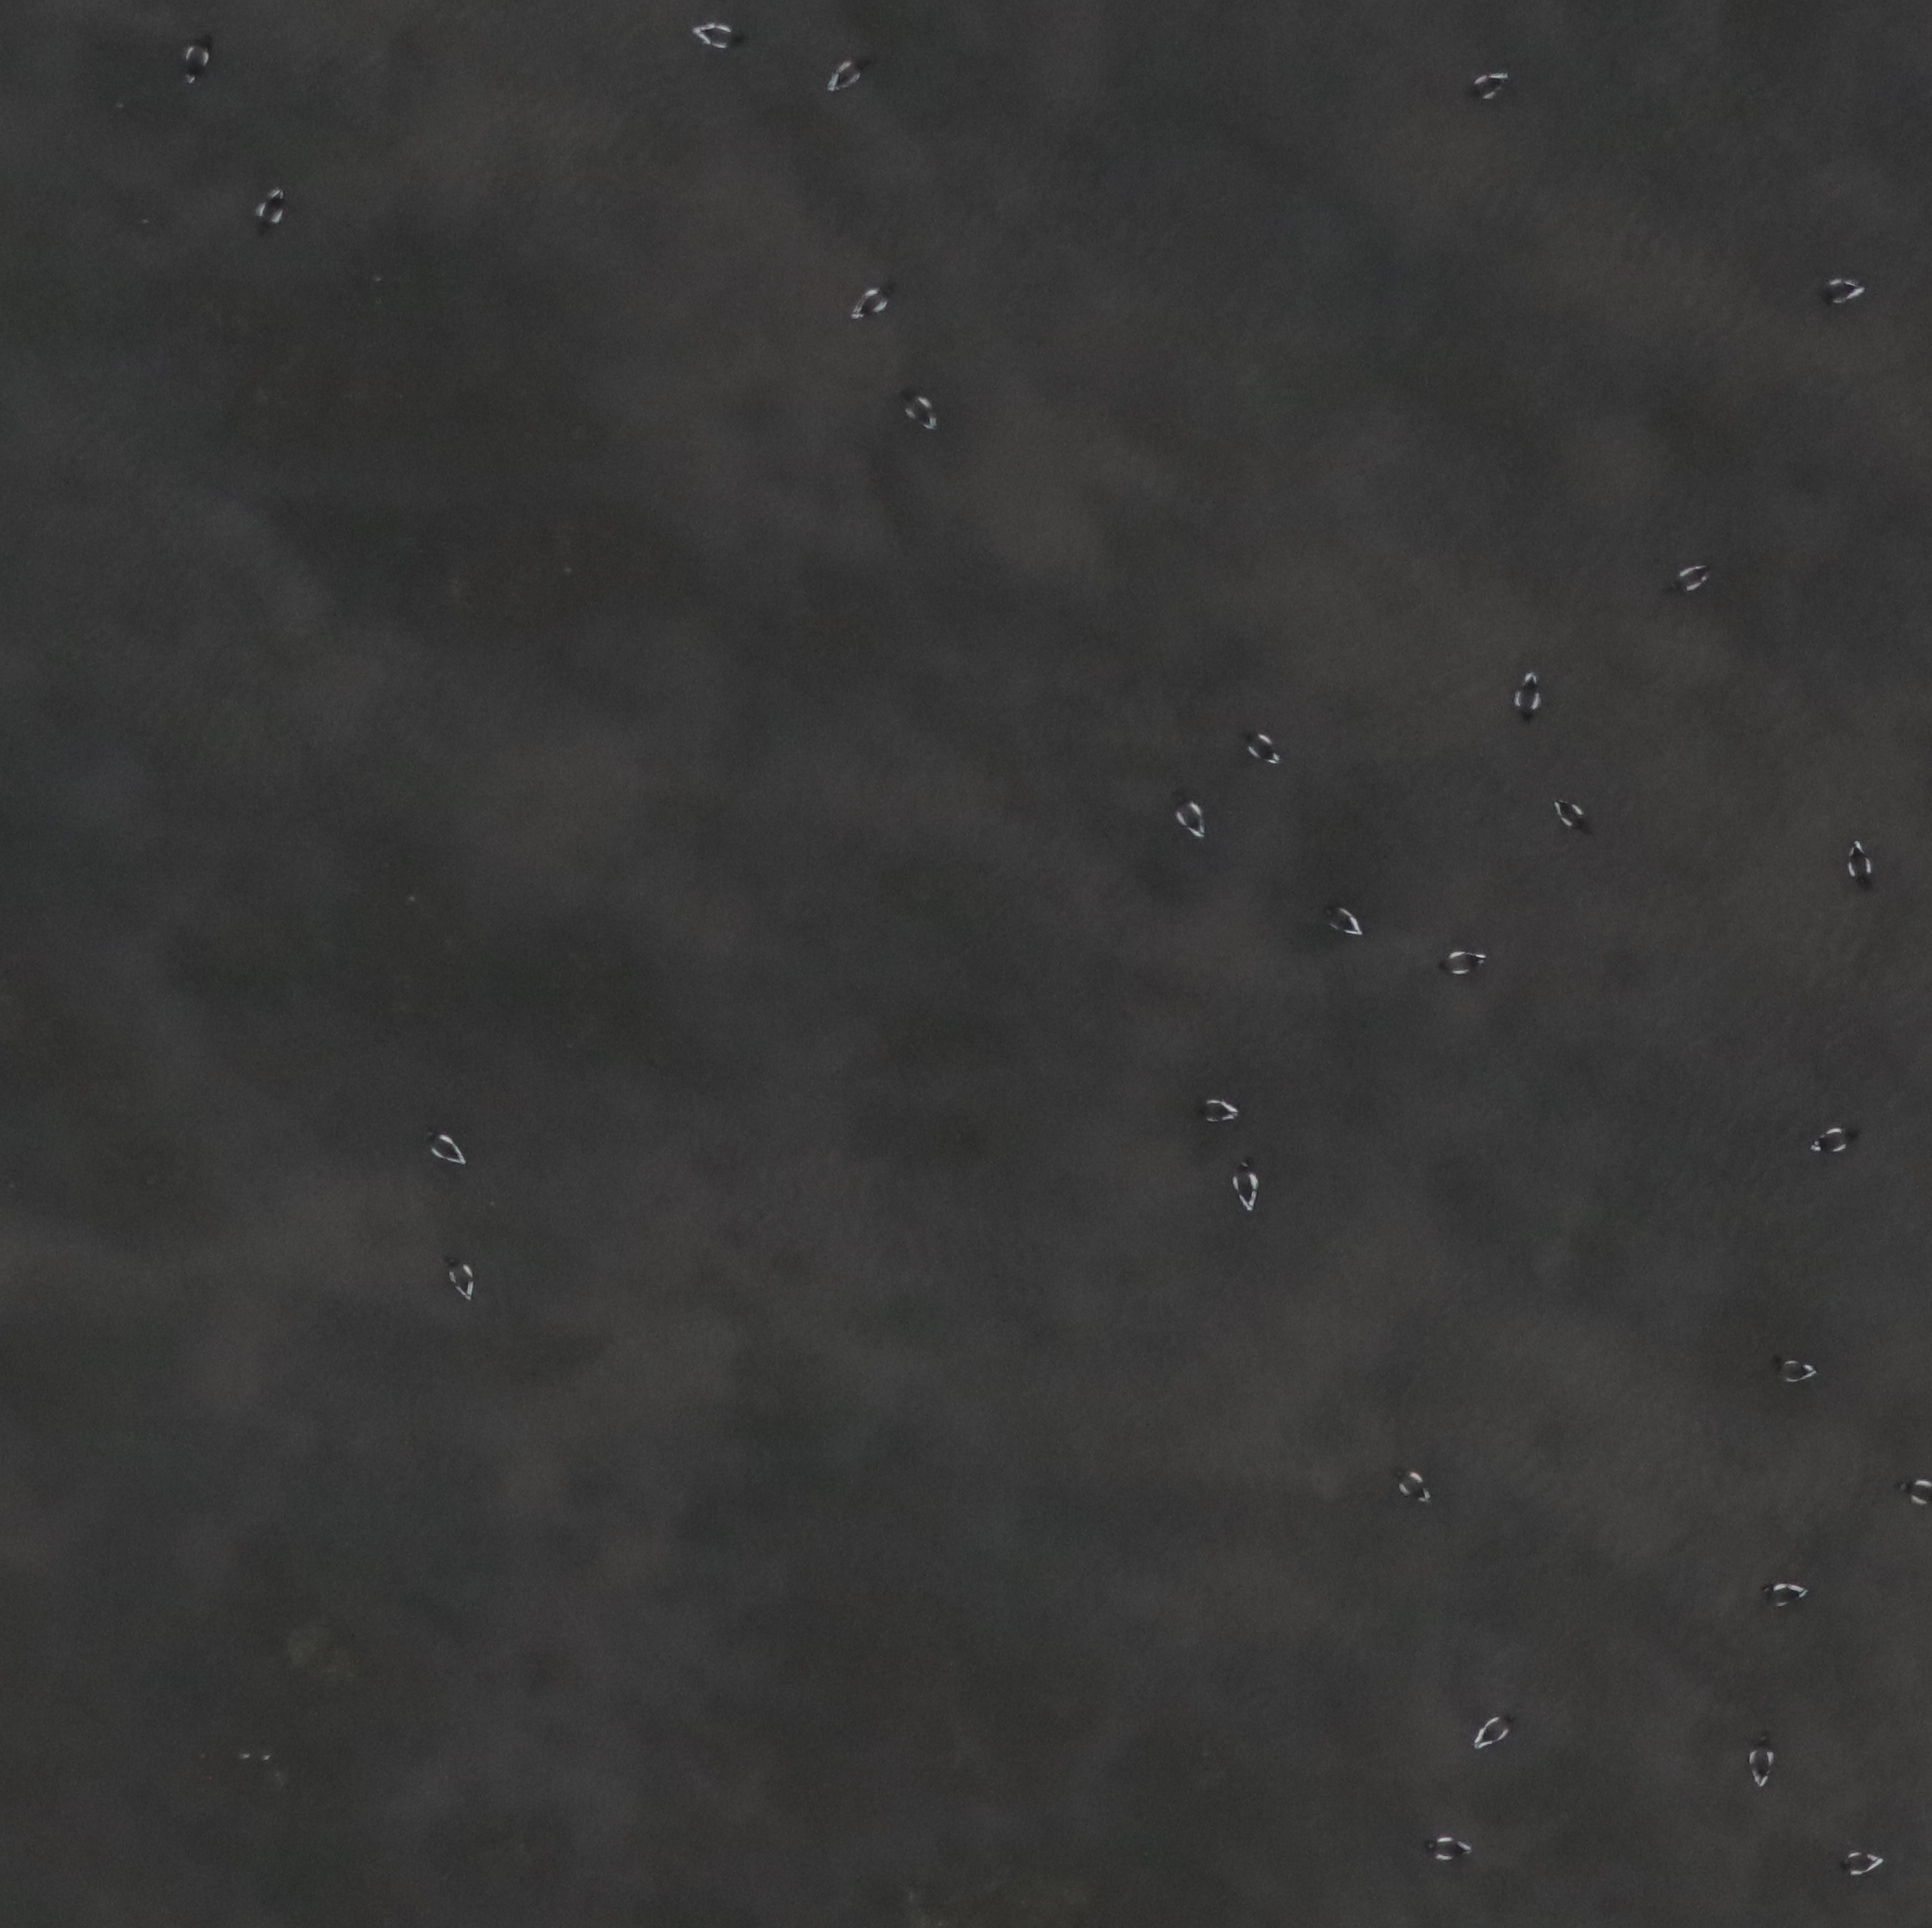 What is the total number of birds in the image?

29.